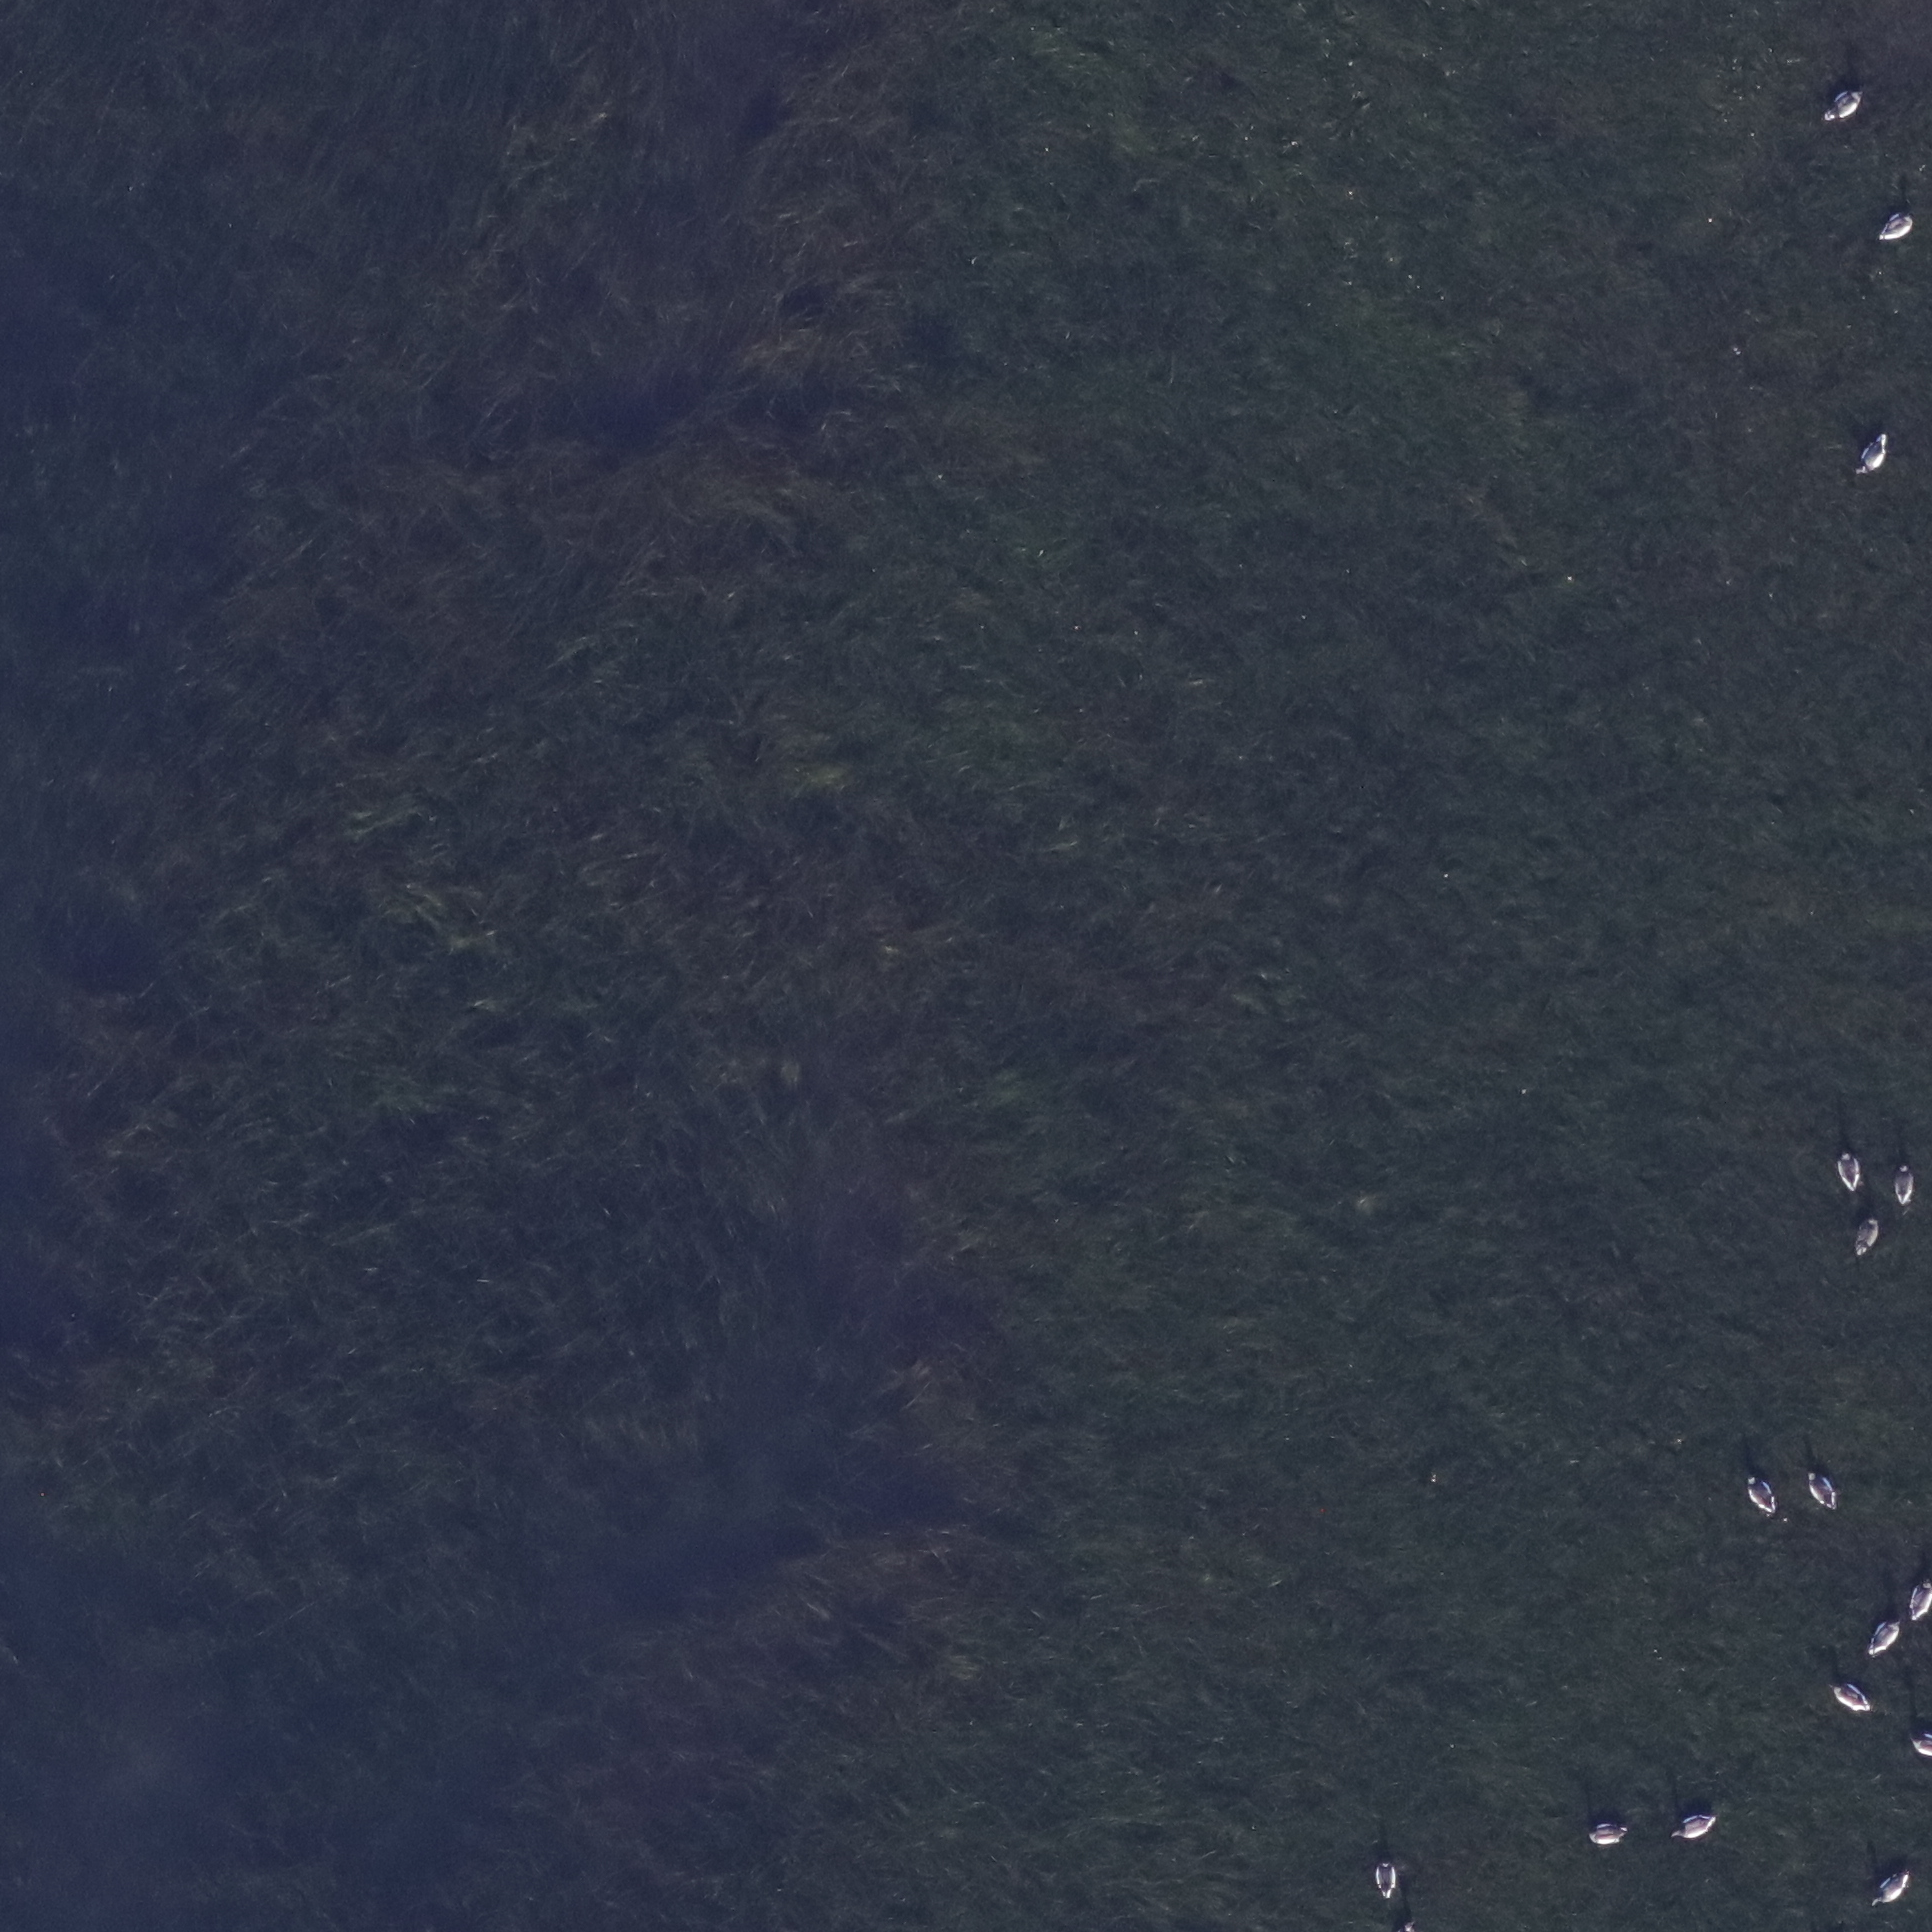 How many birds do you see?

16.